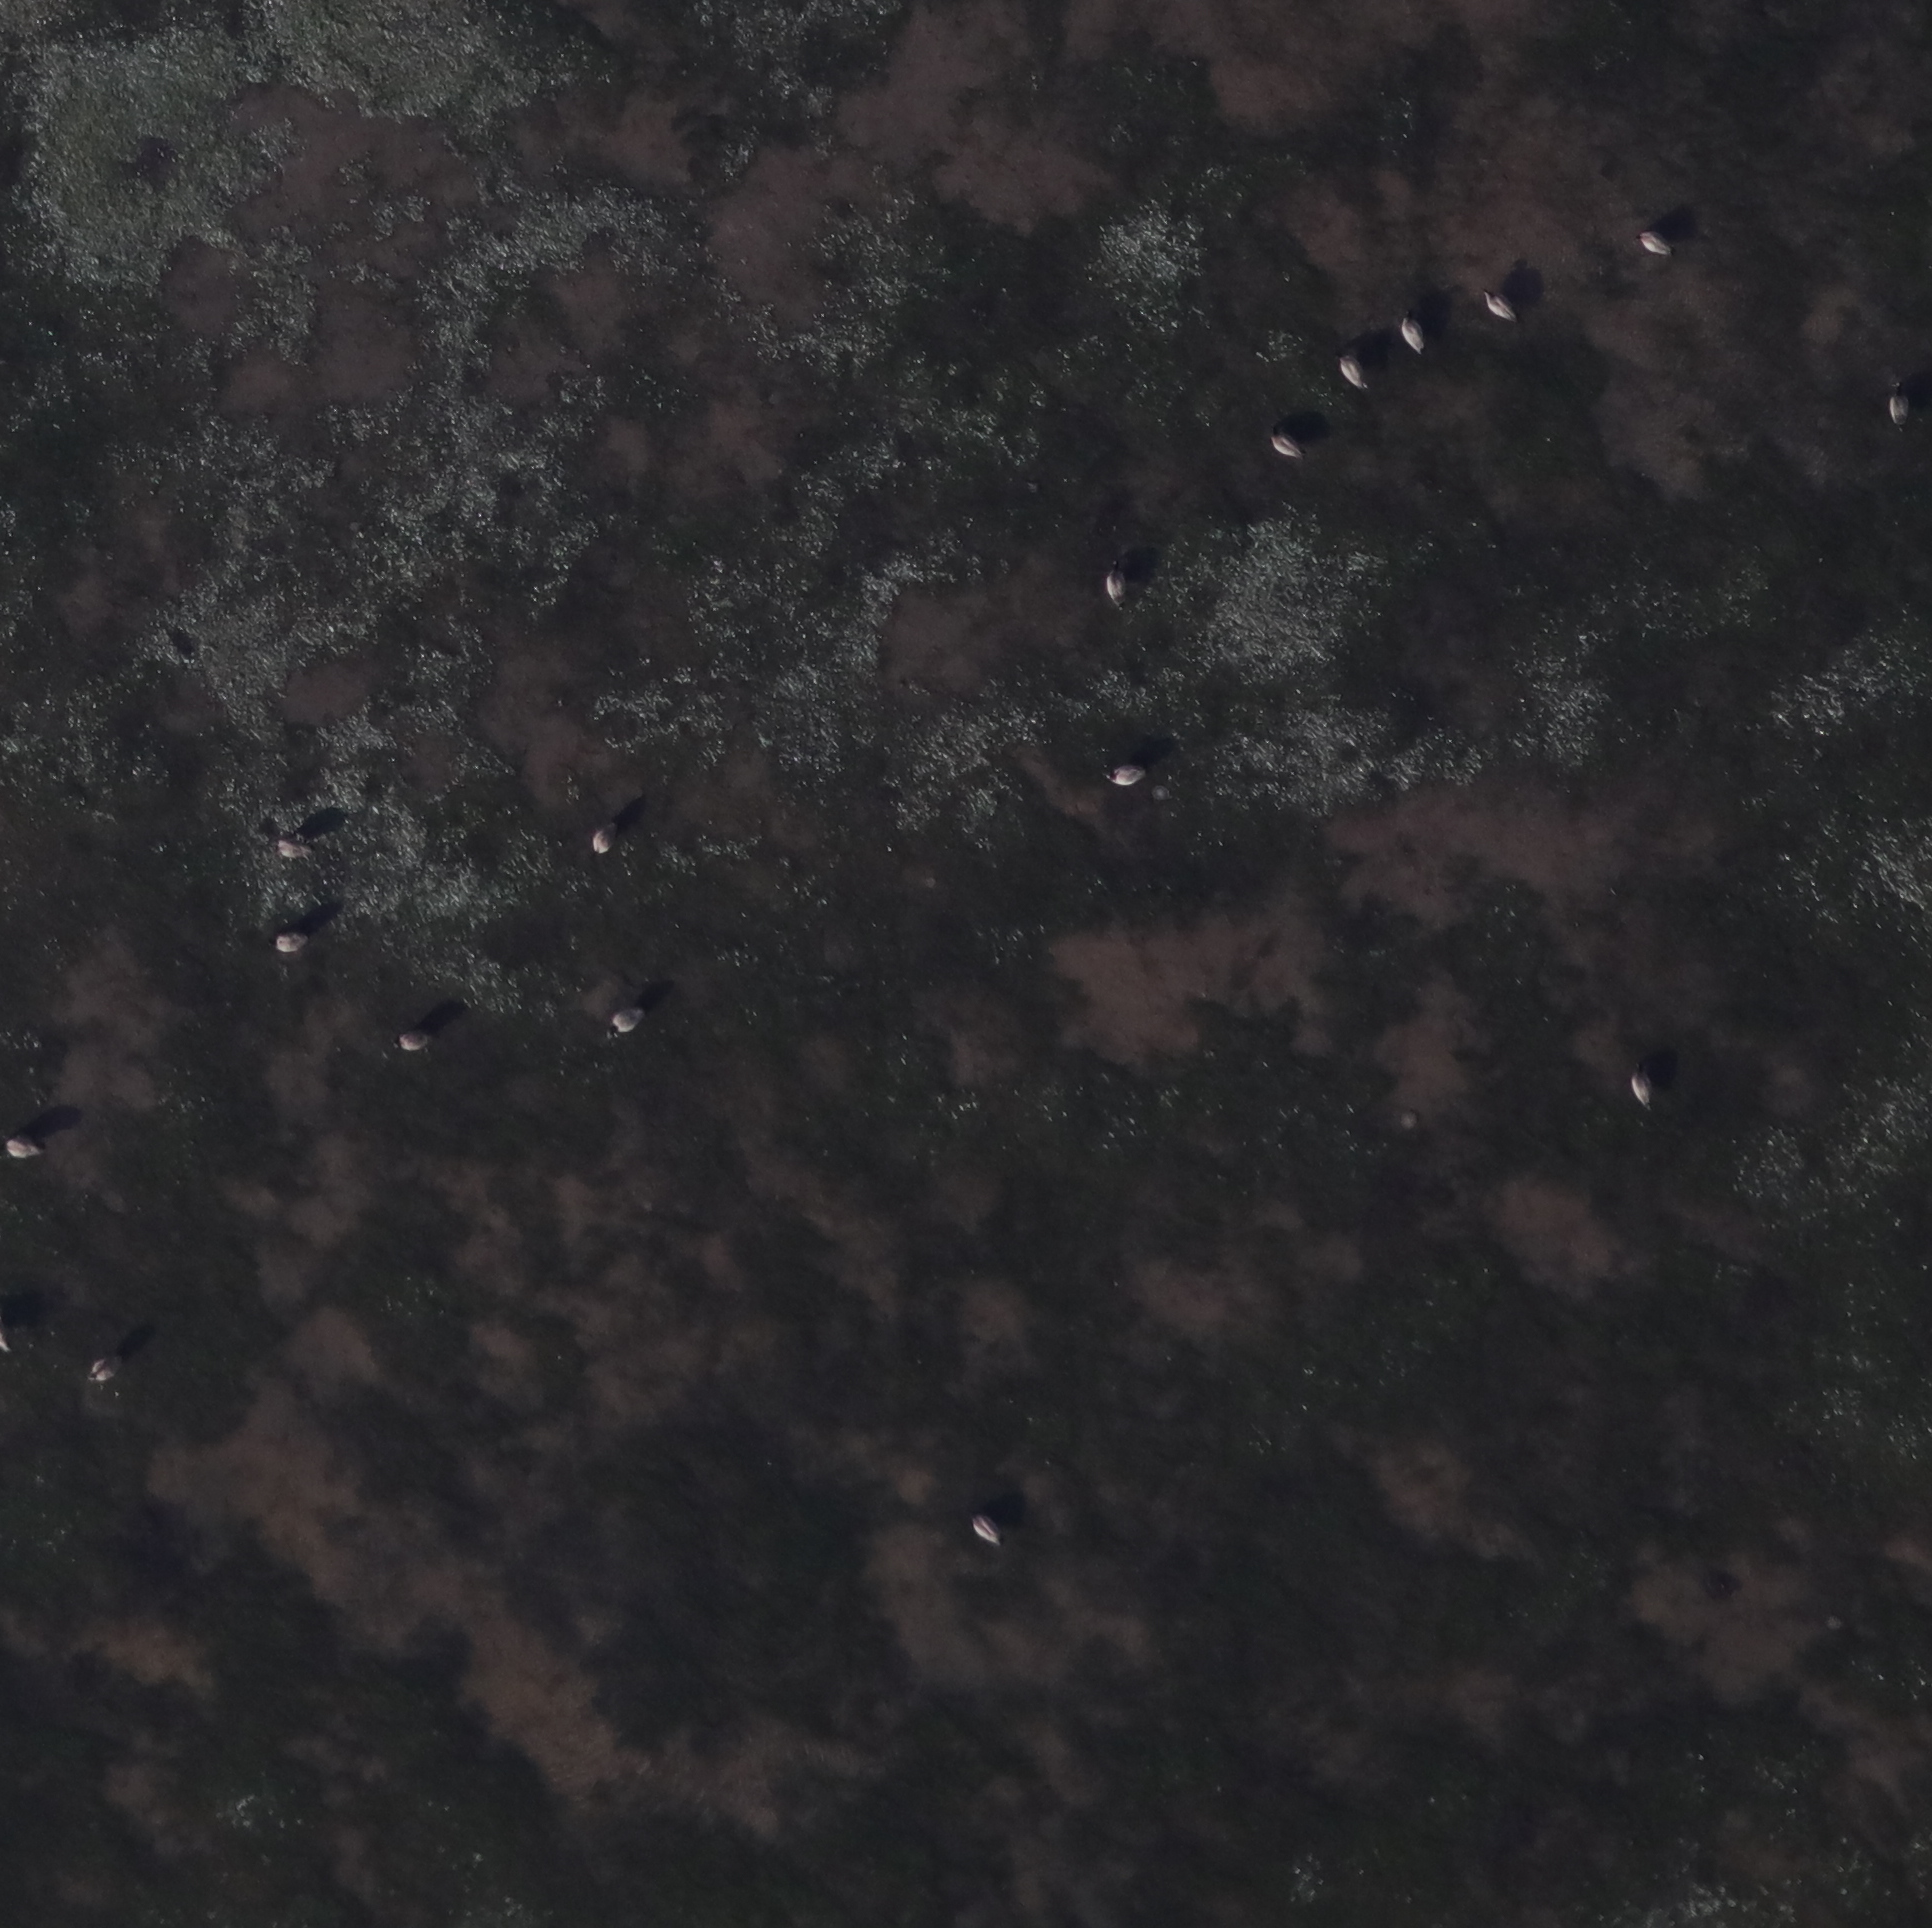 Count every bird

17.